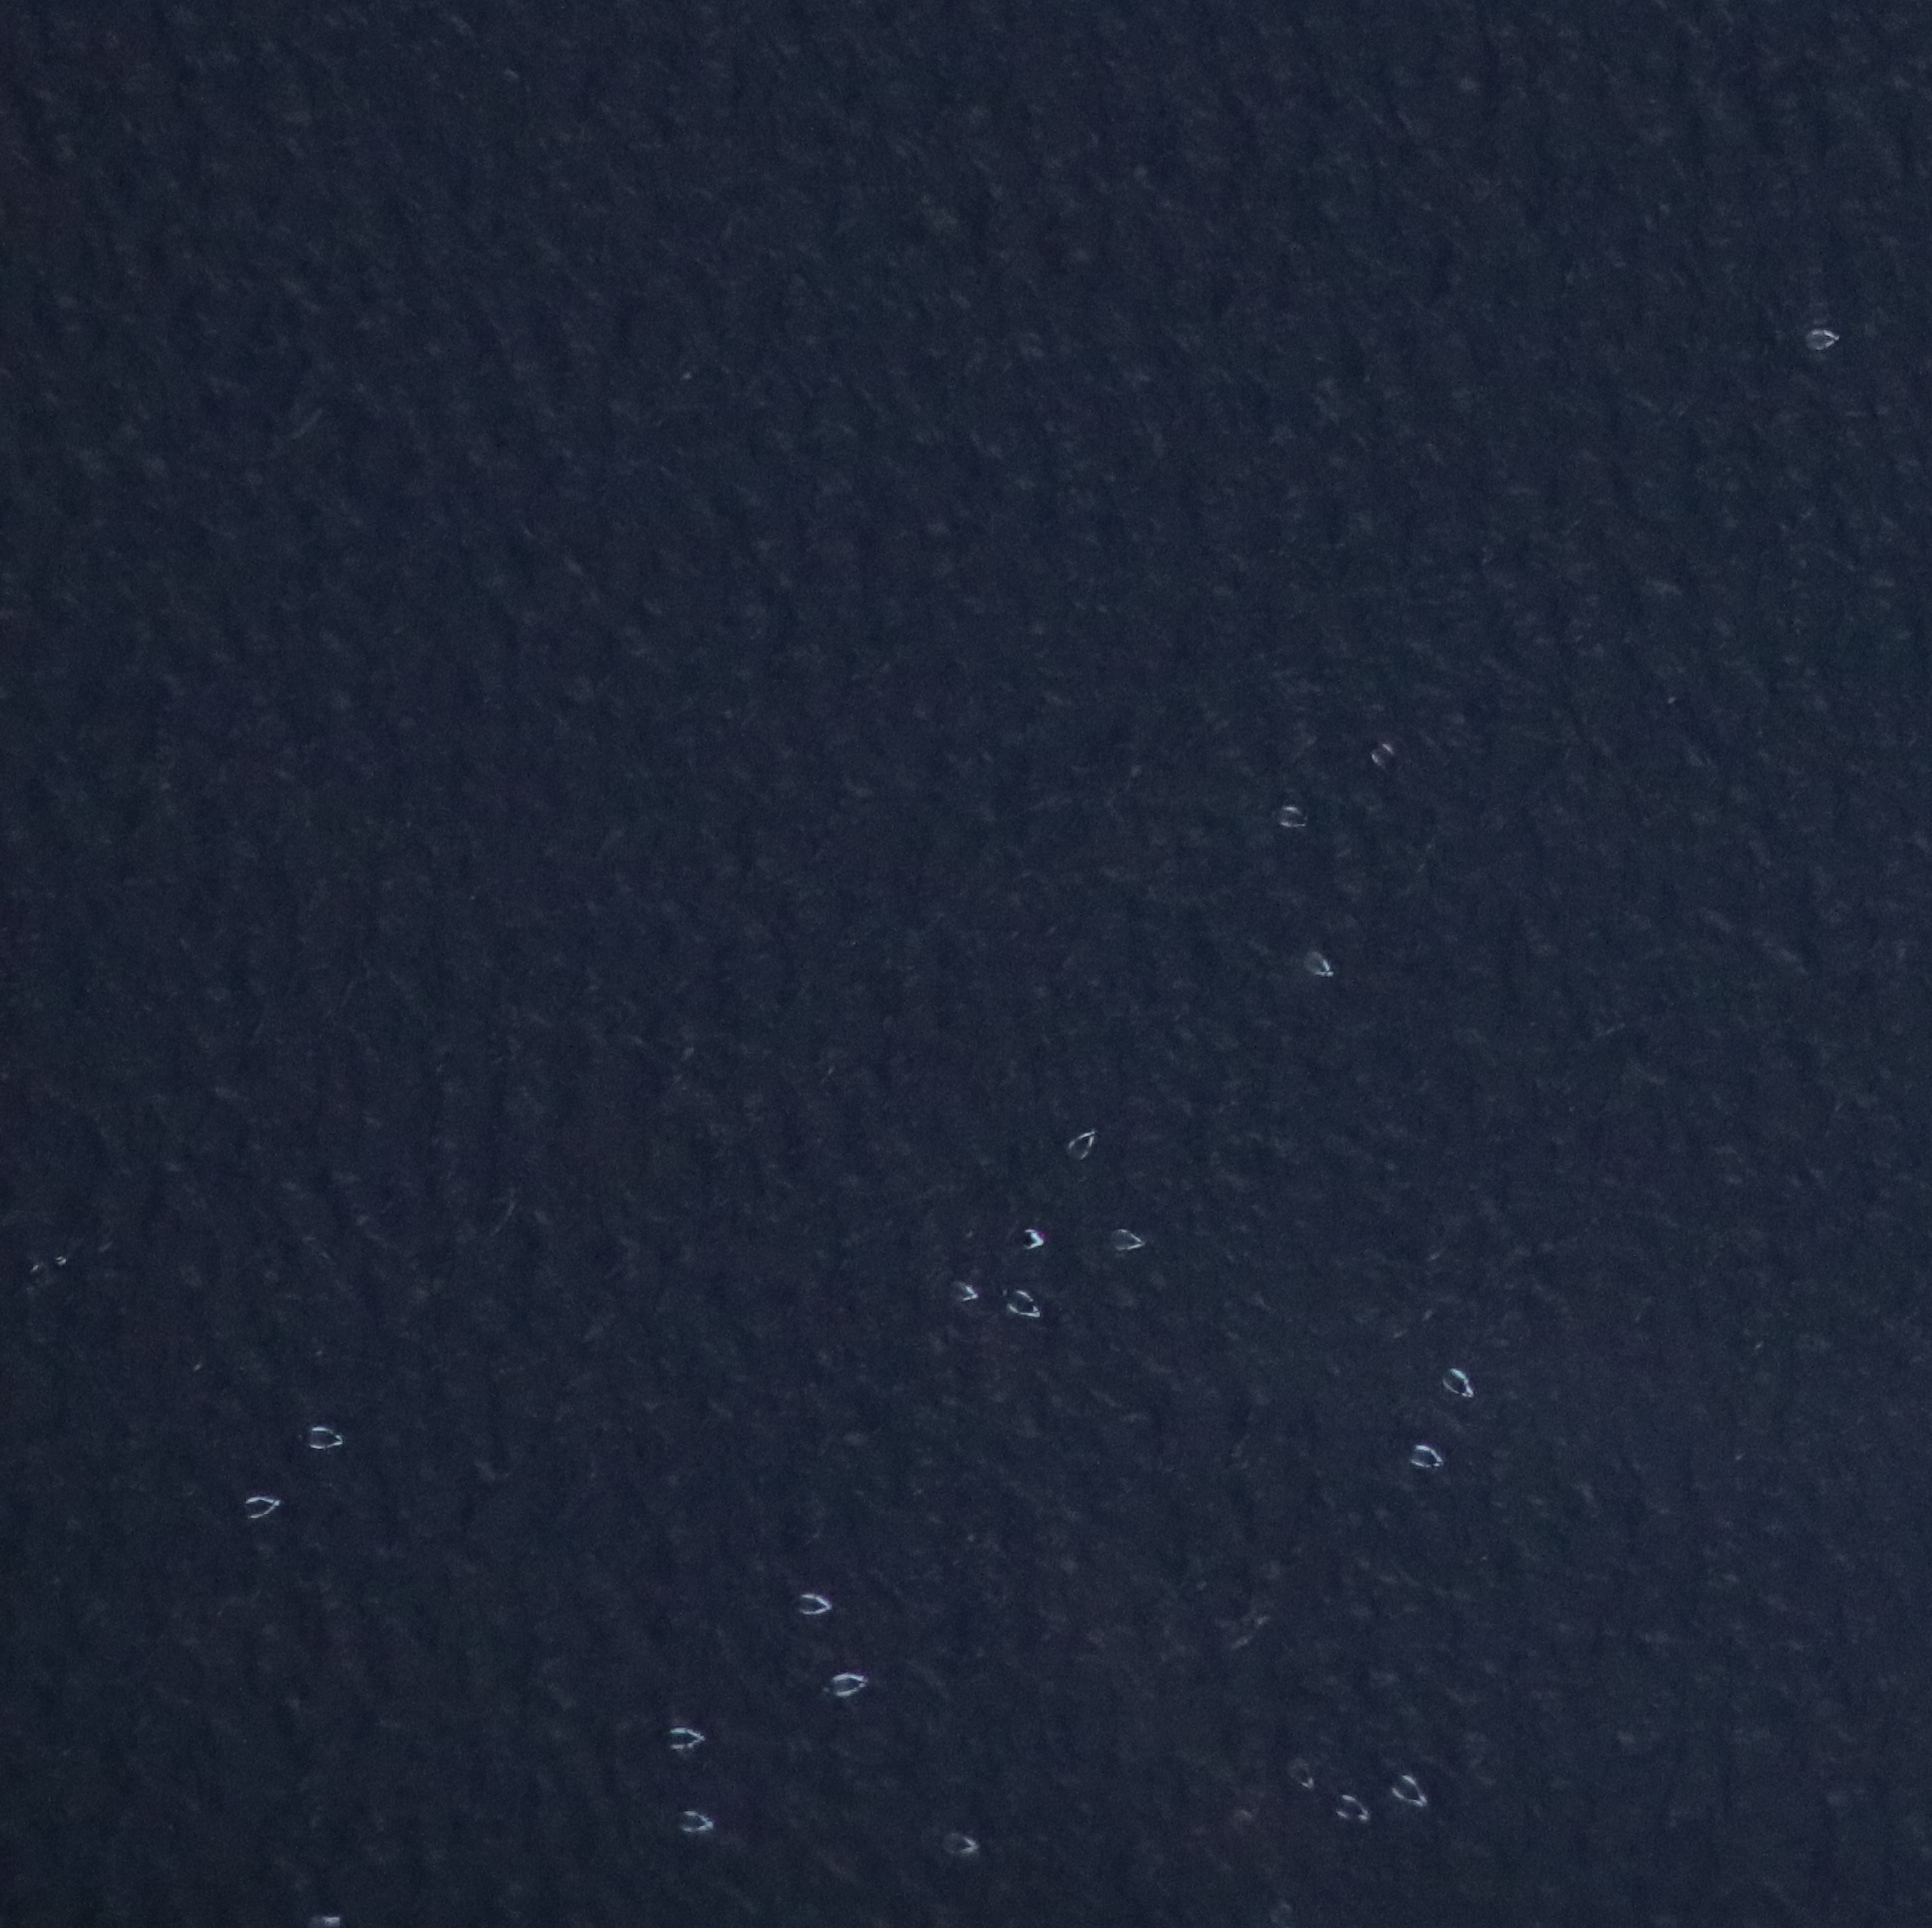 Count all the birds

21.